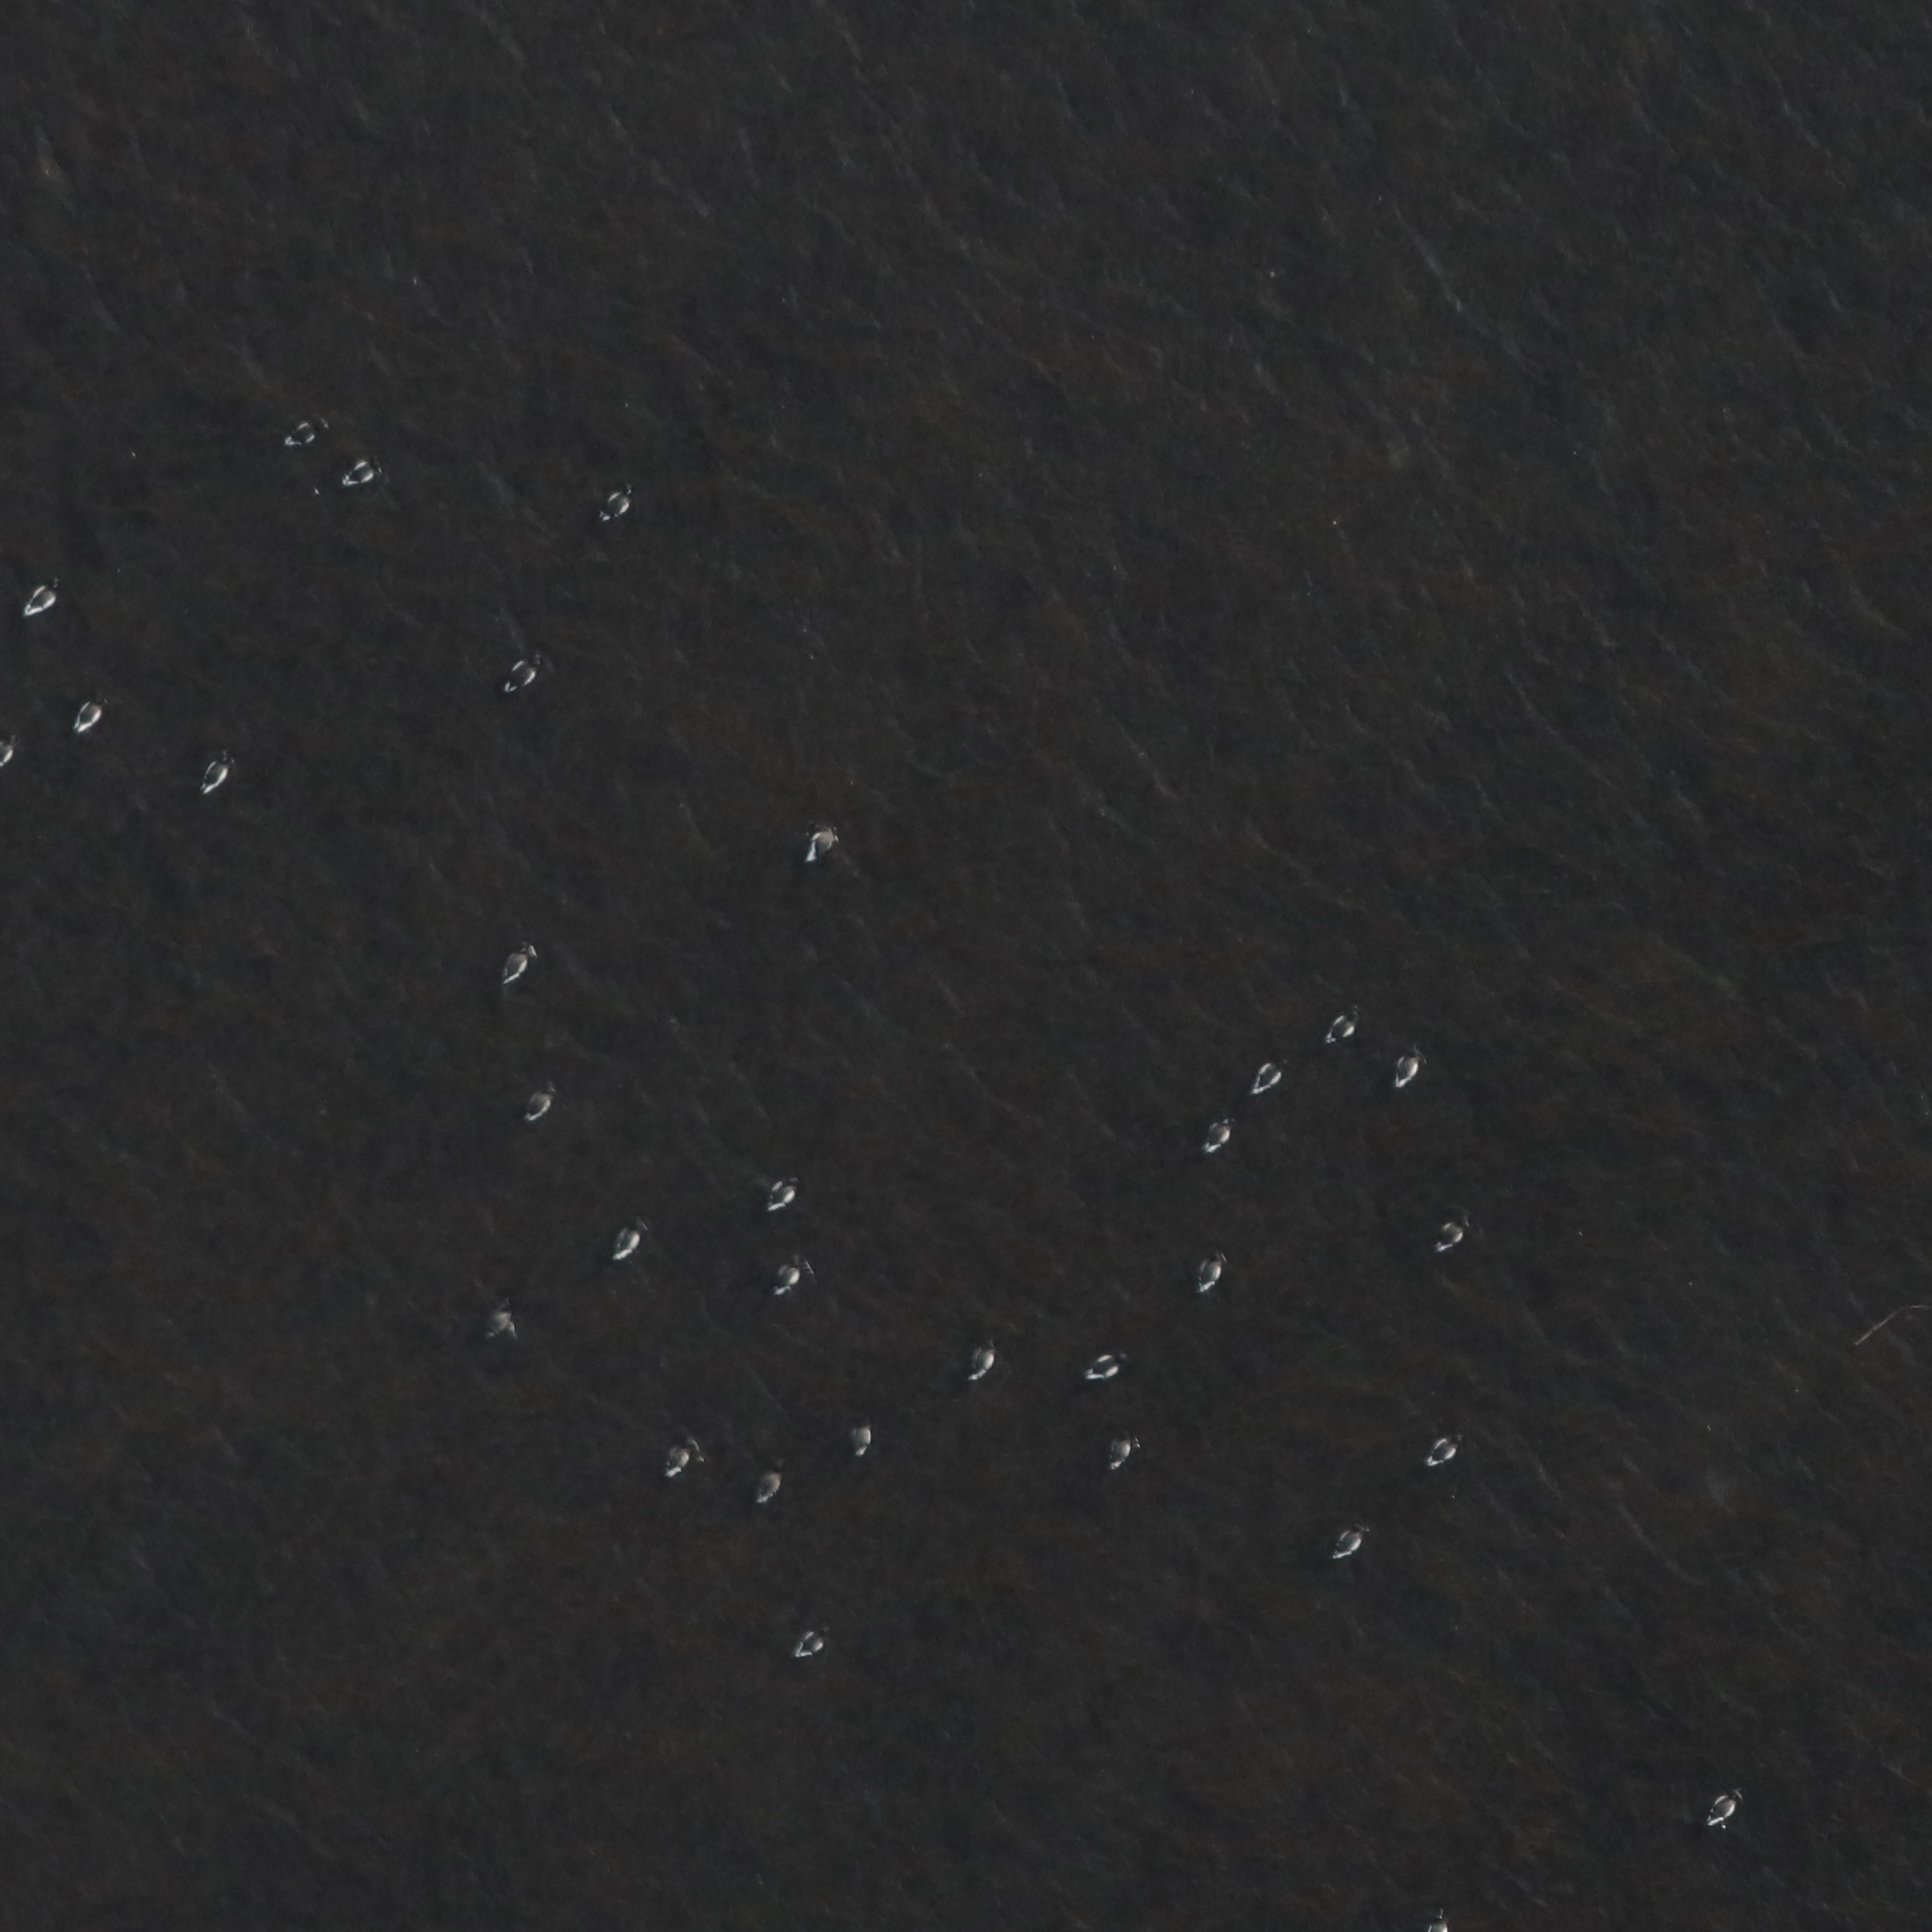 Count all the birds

31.